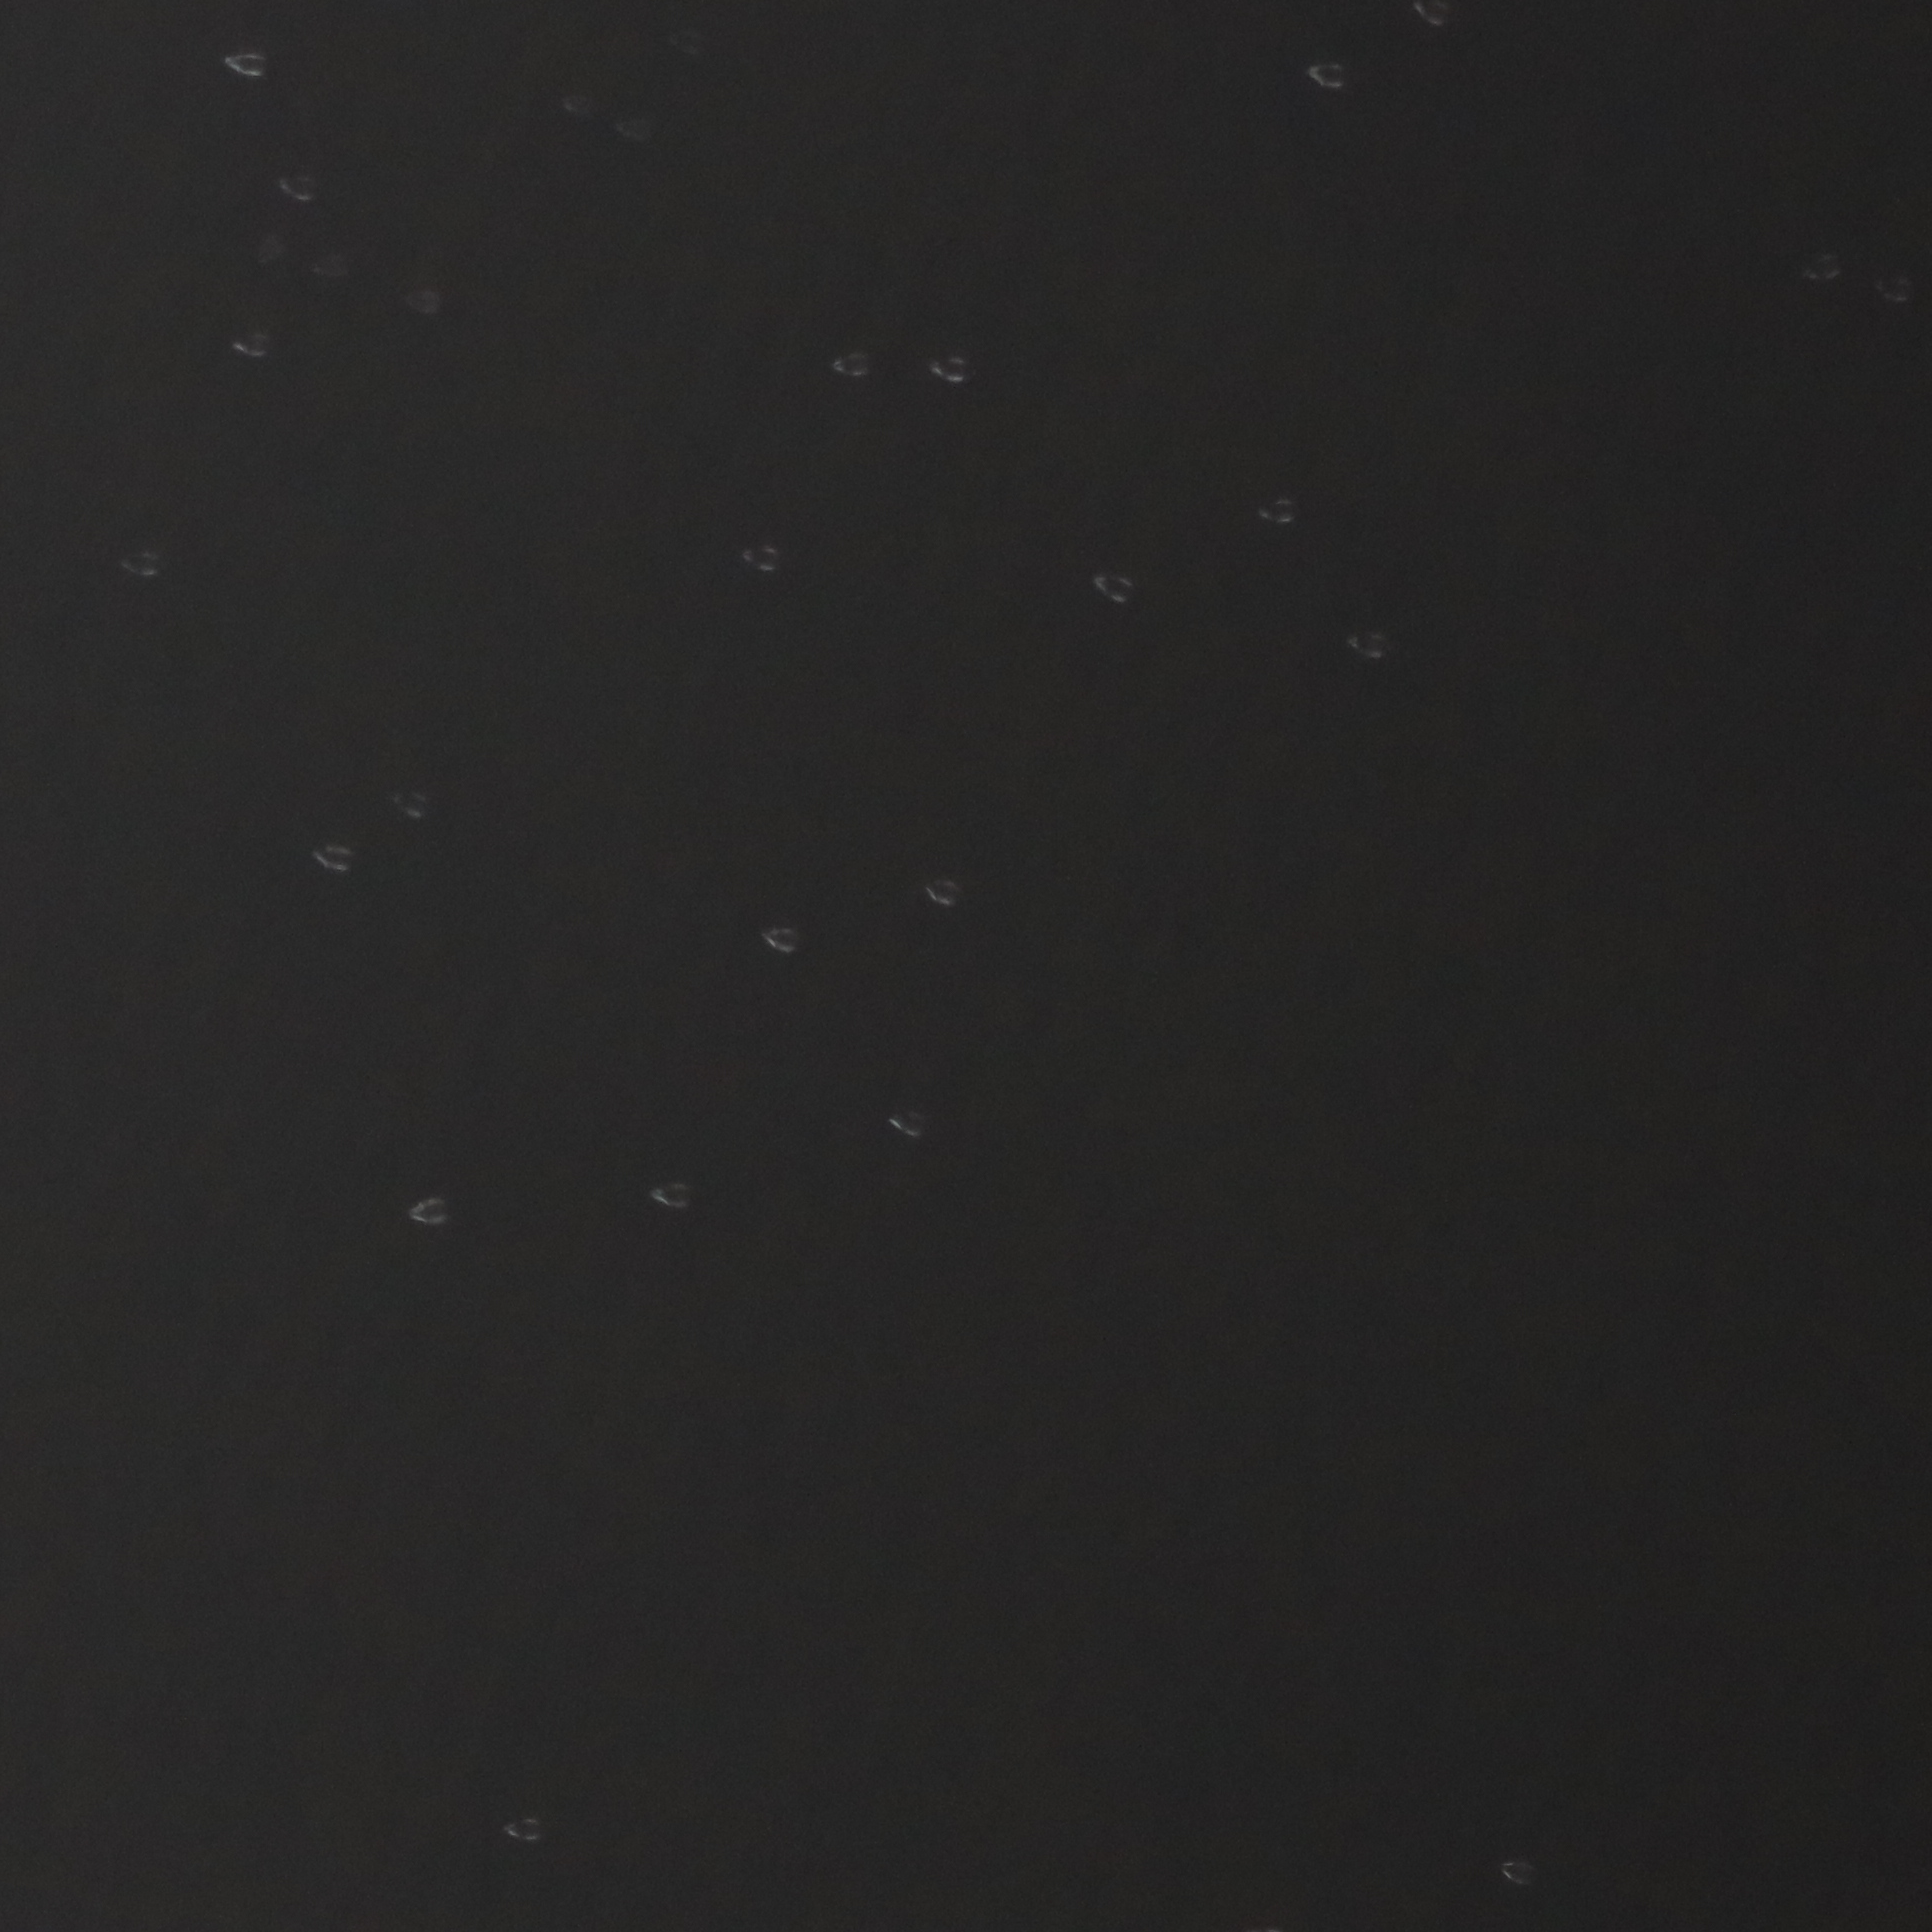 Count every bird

29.